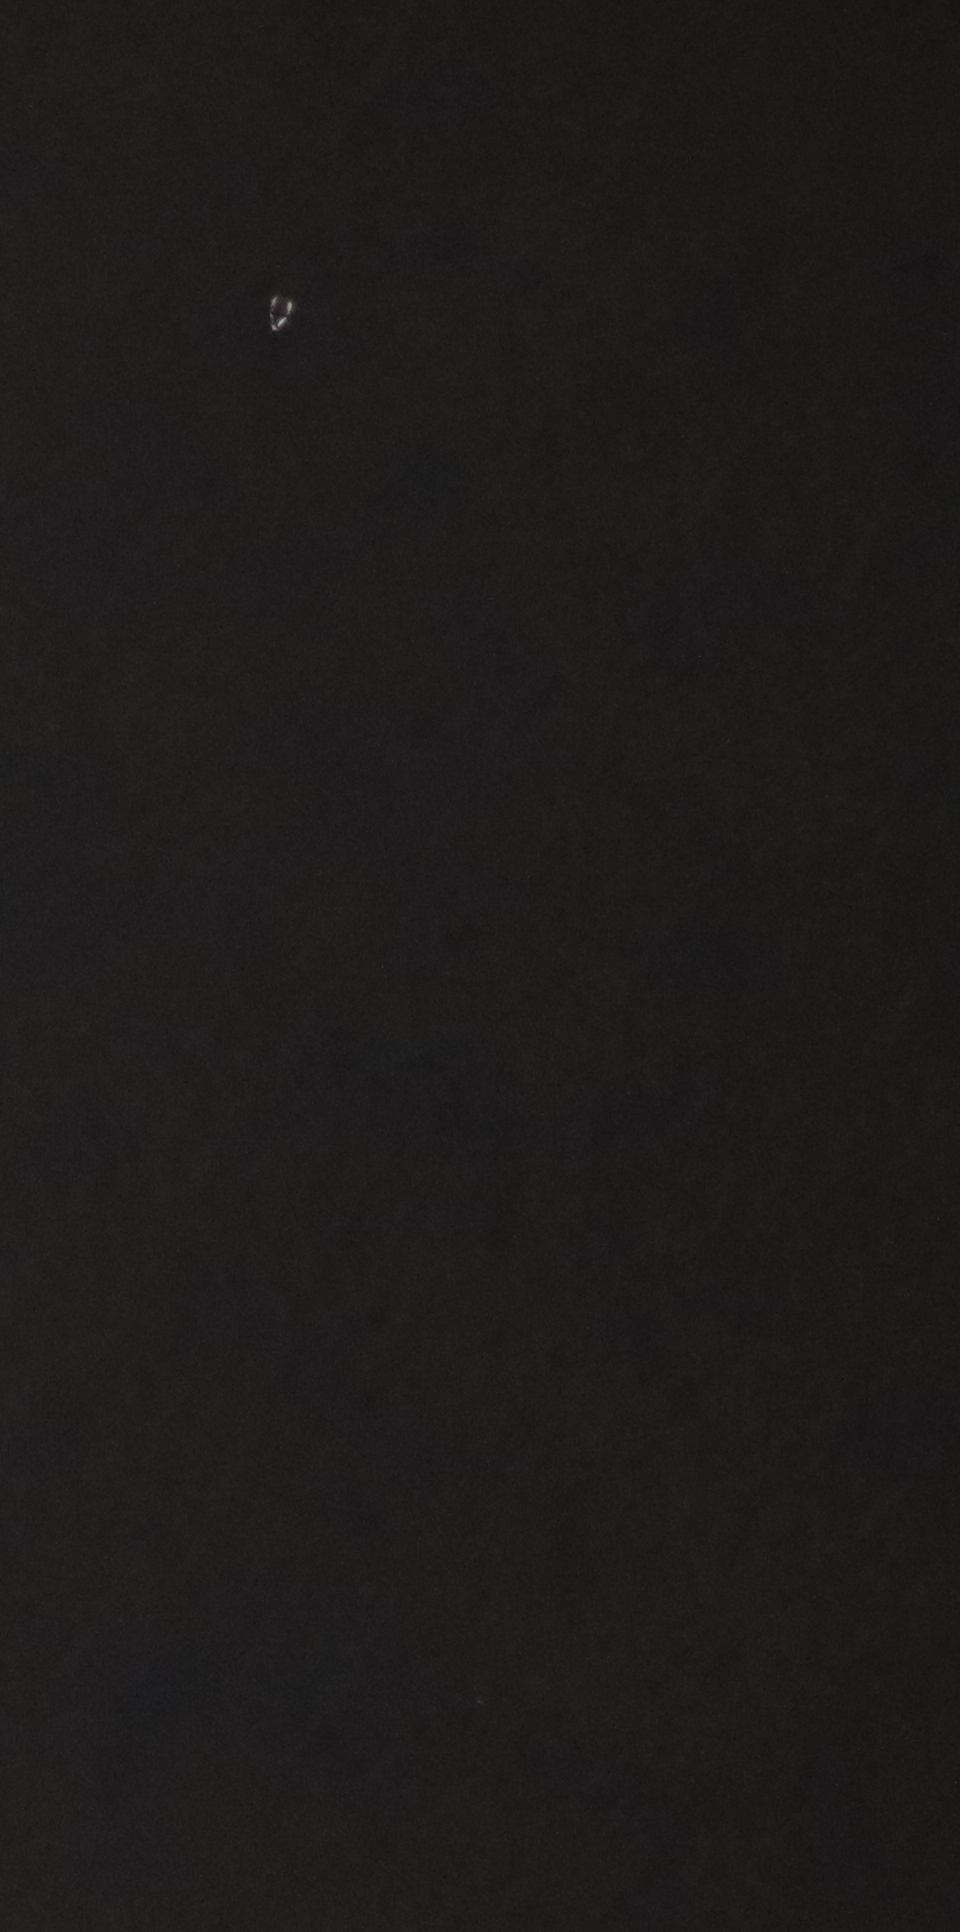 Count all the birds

1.